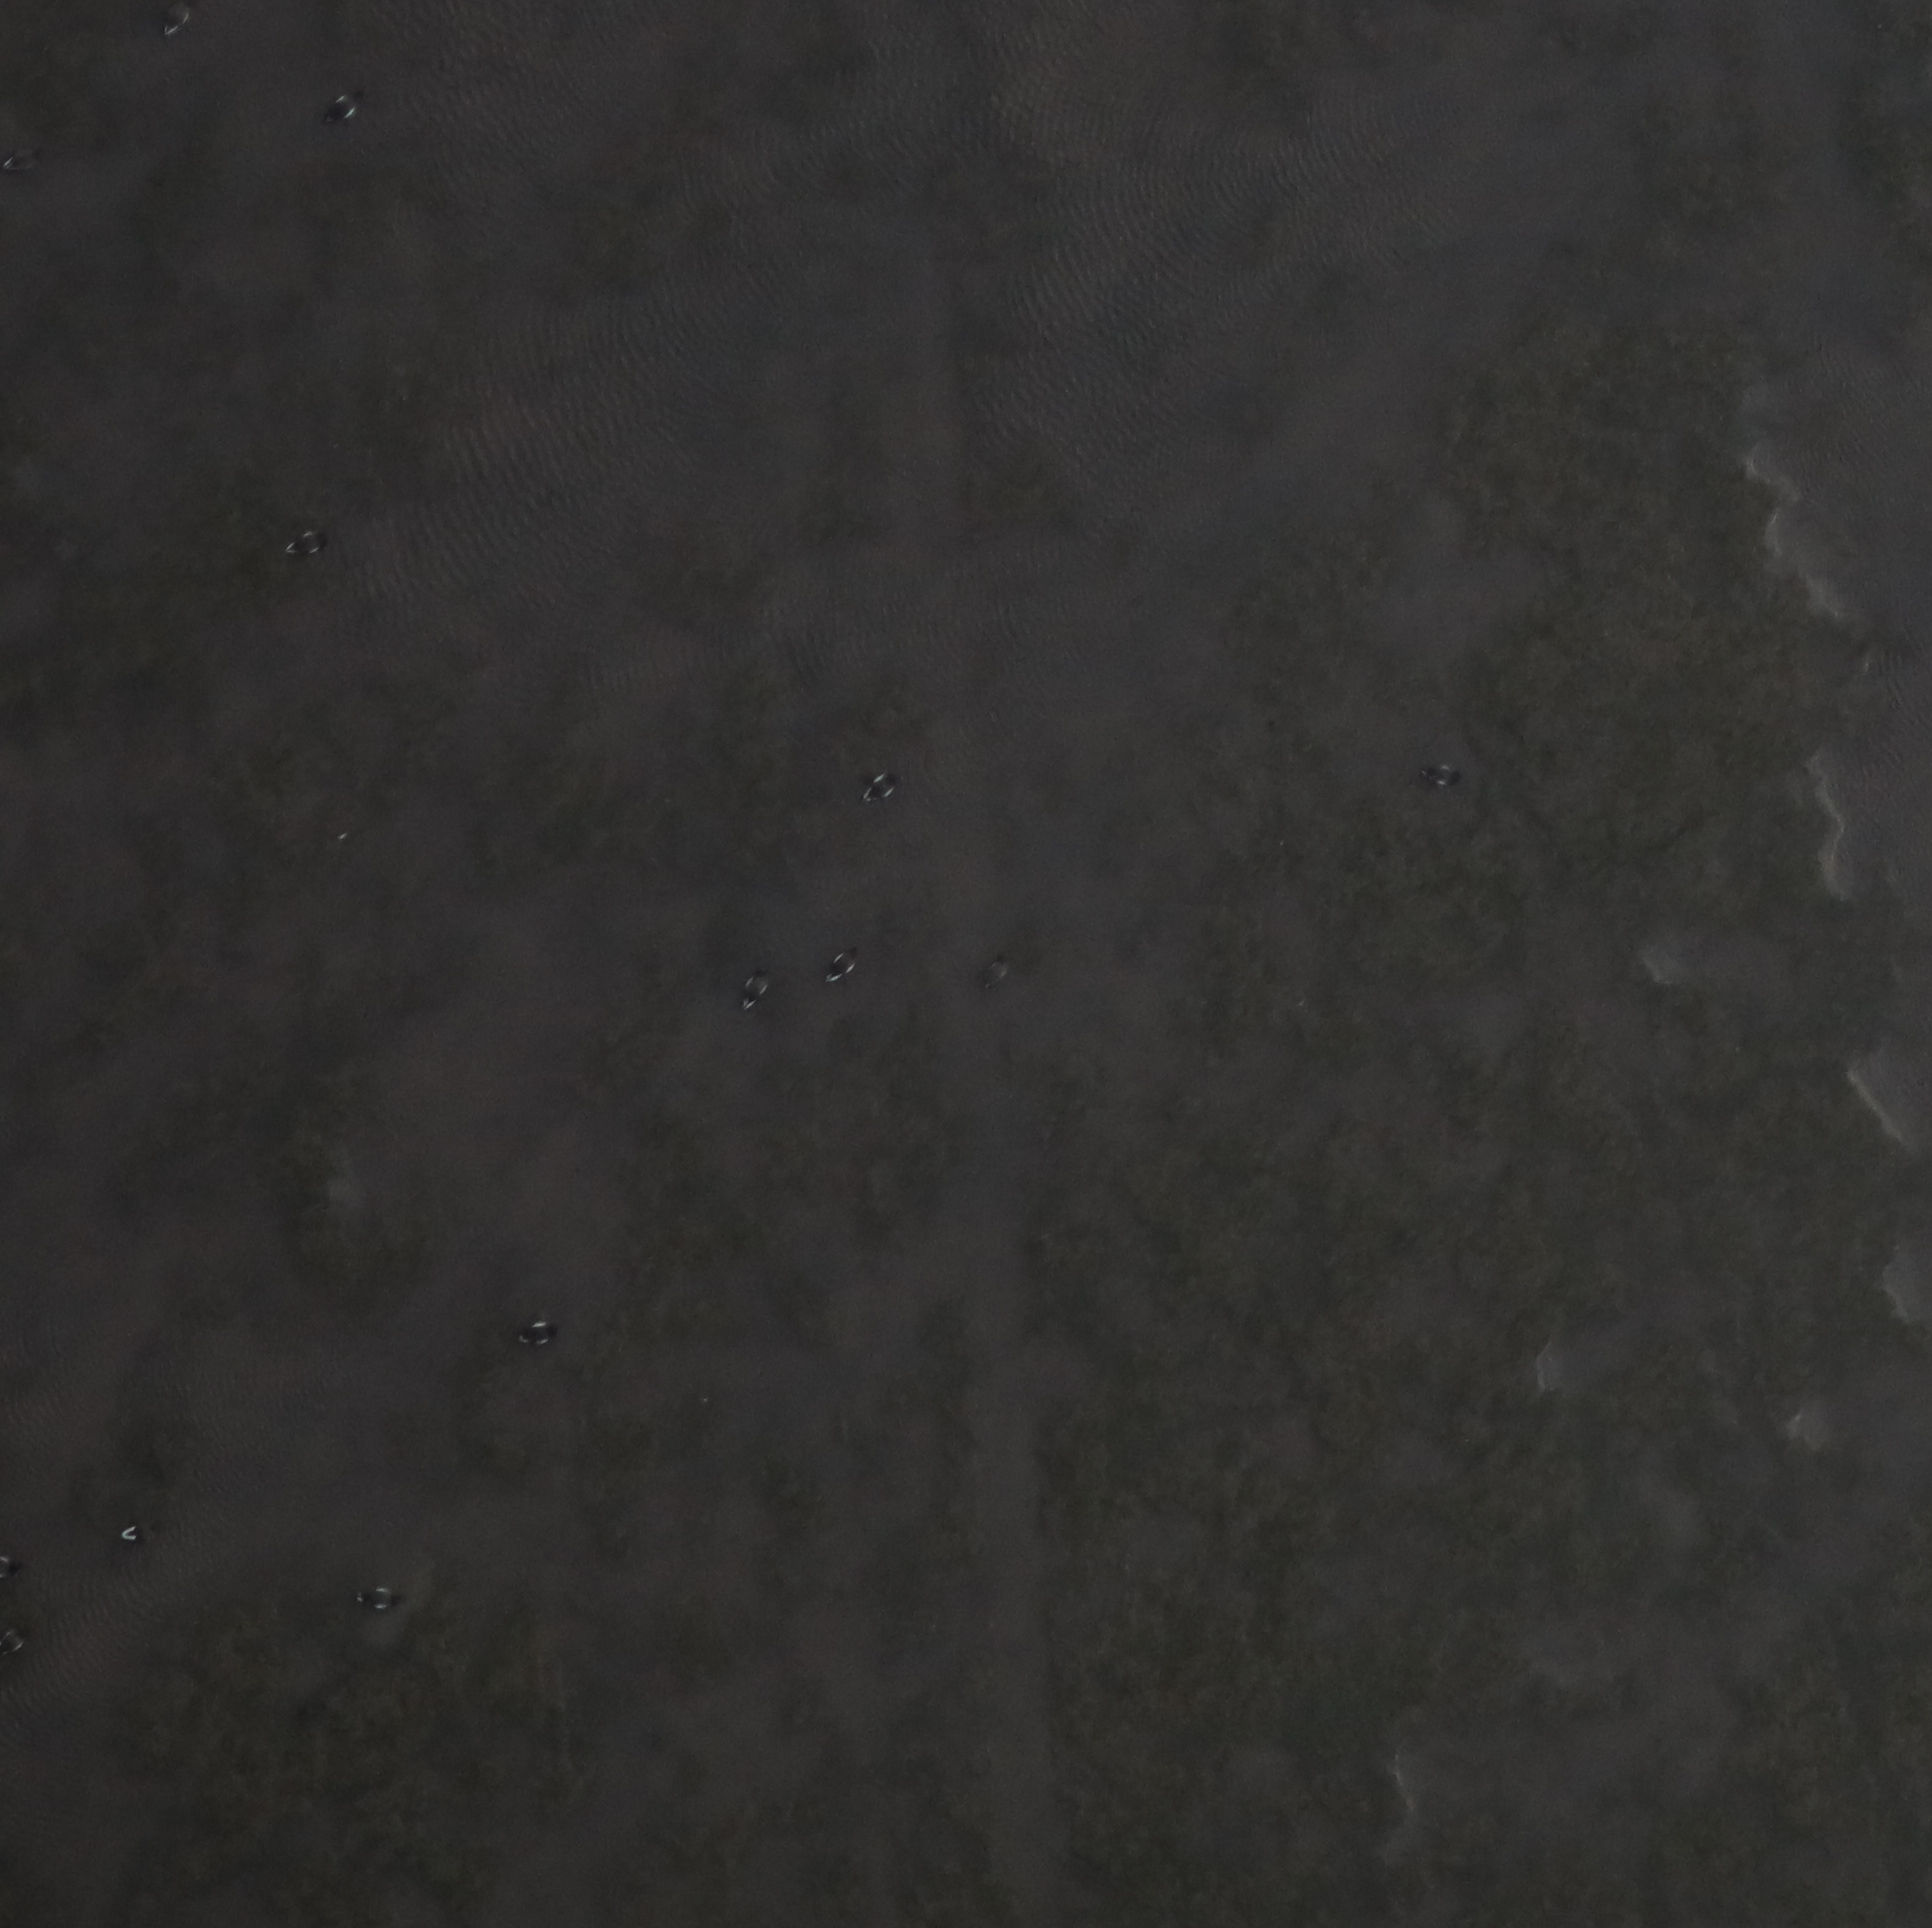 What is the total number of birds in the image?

14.